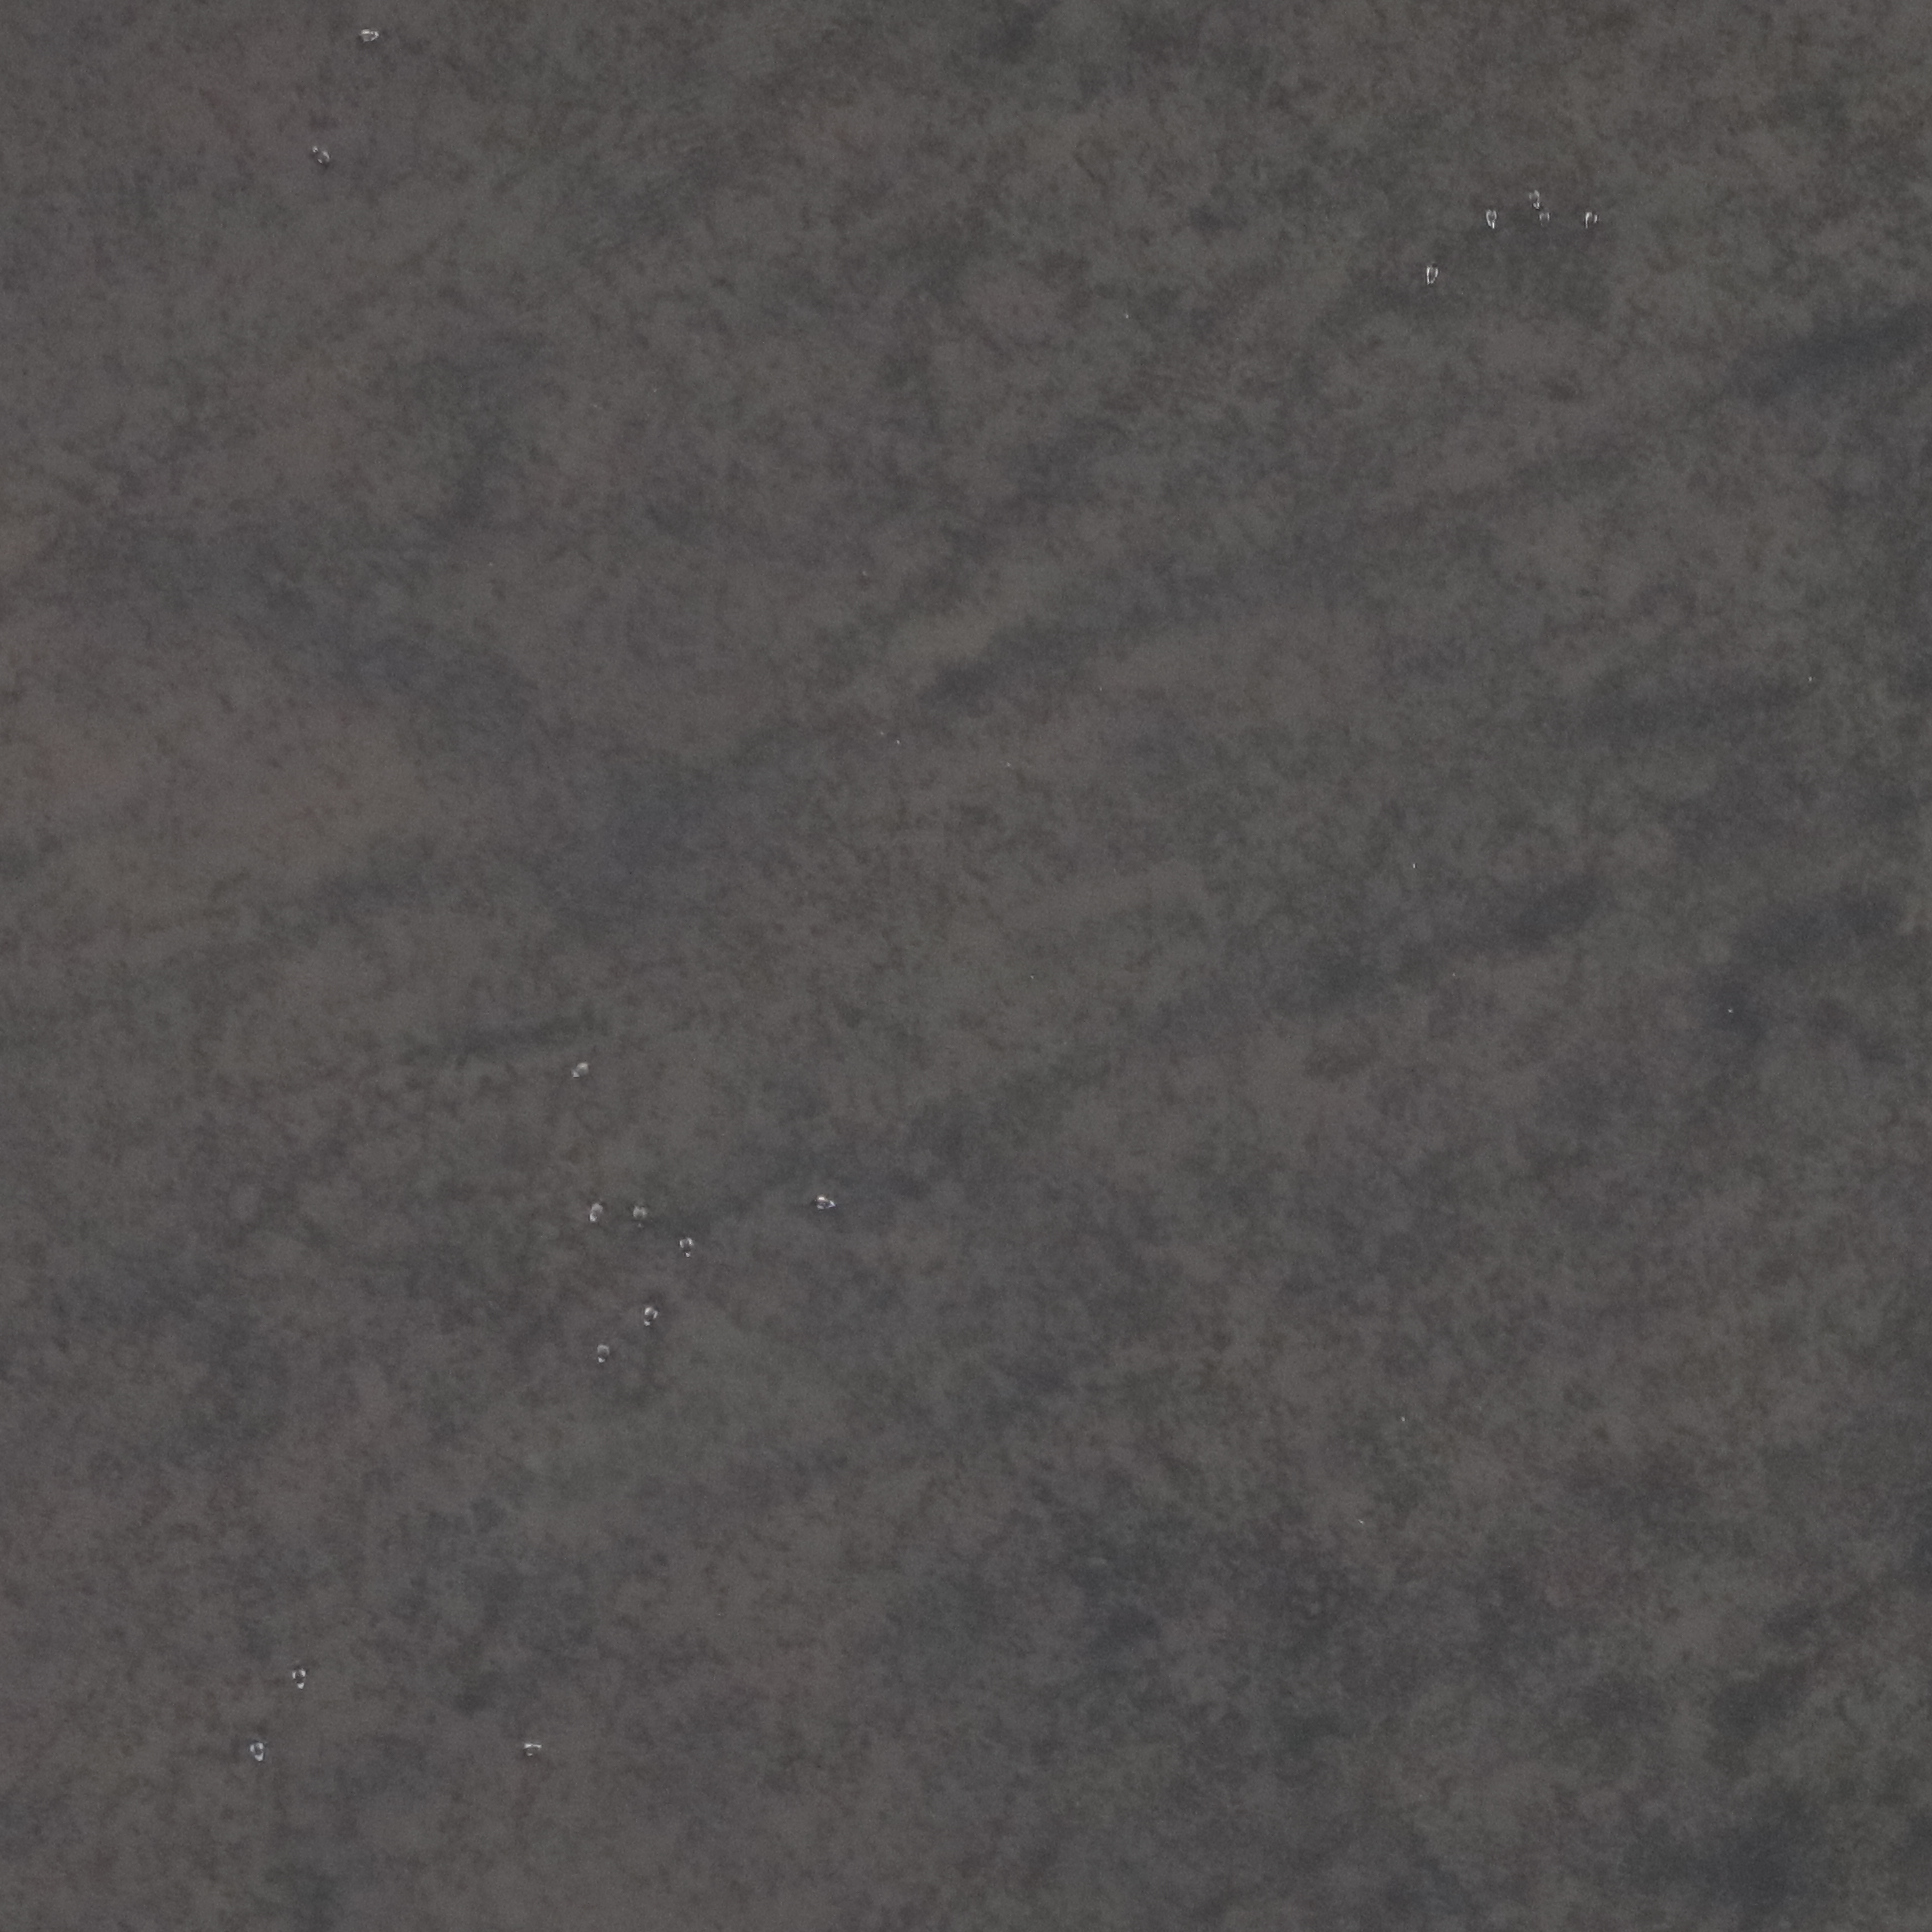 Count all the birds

17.